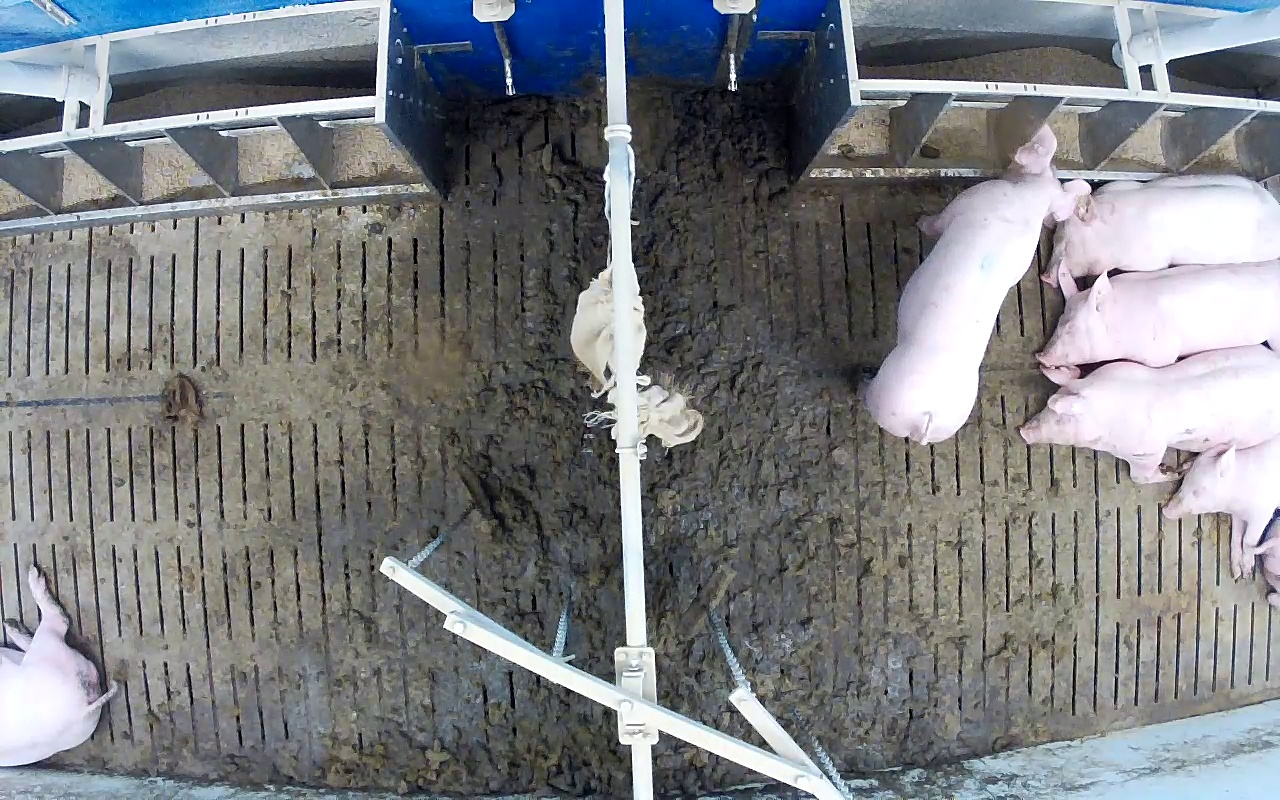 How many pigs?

7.